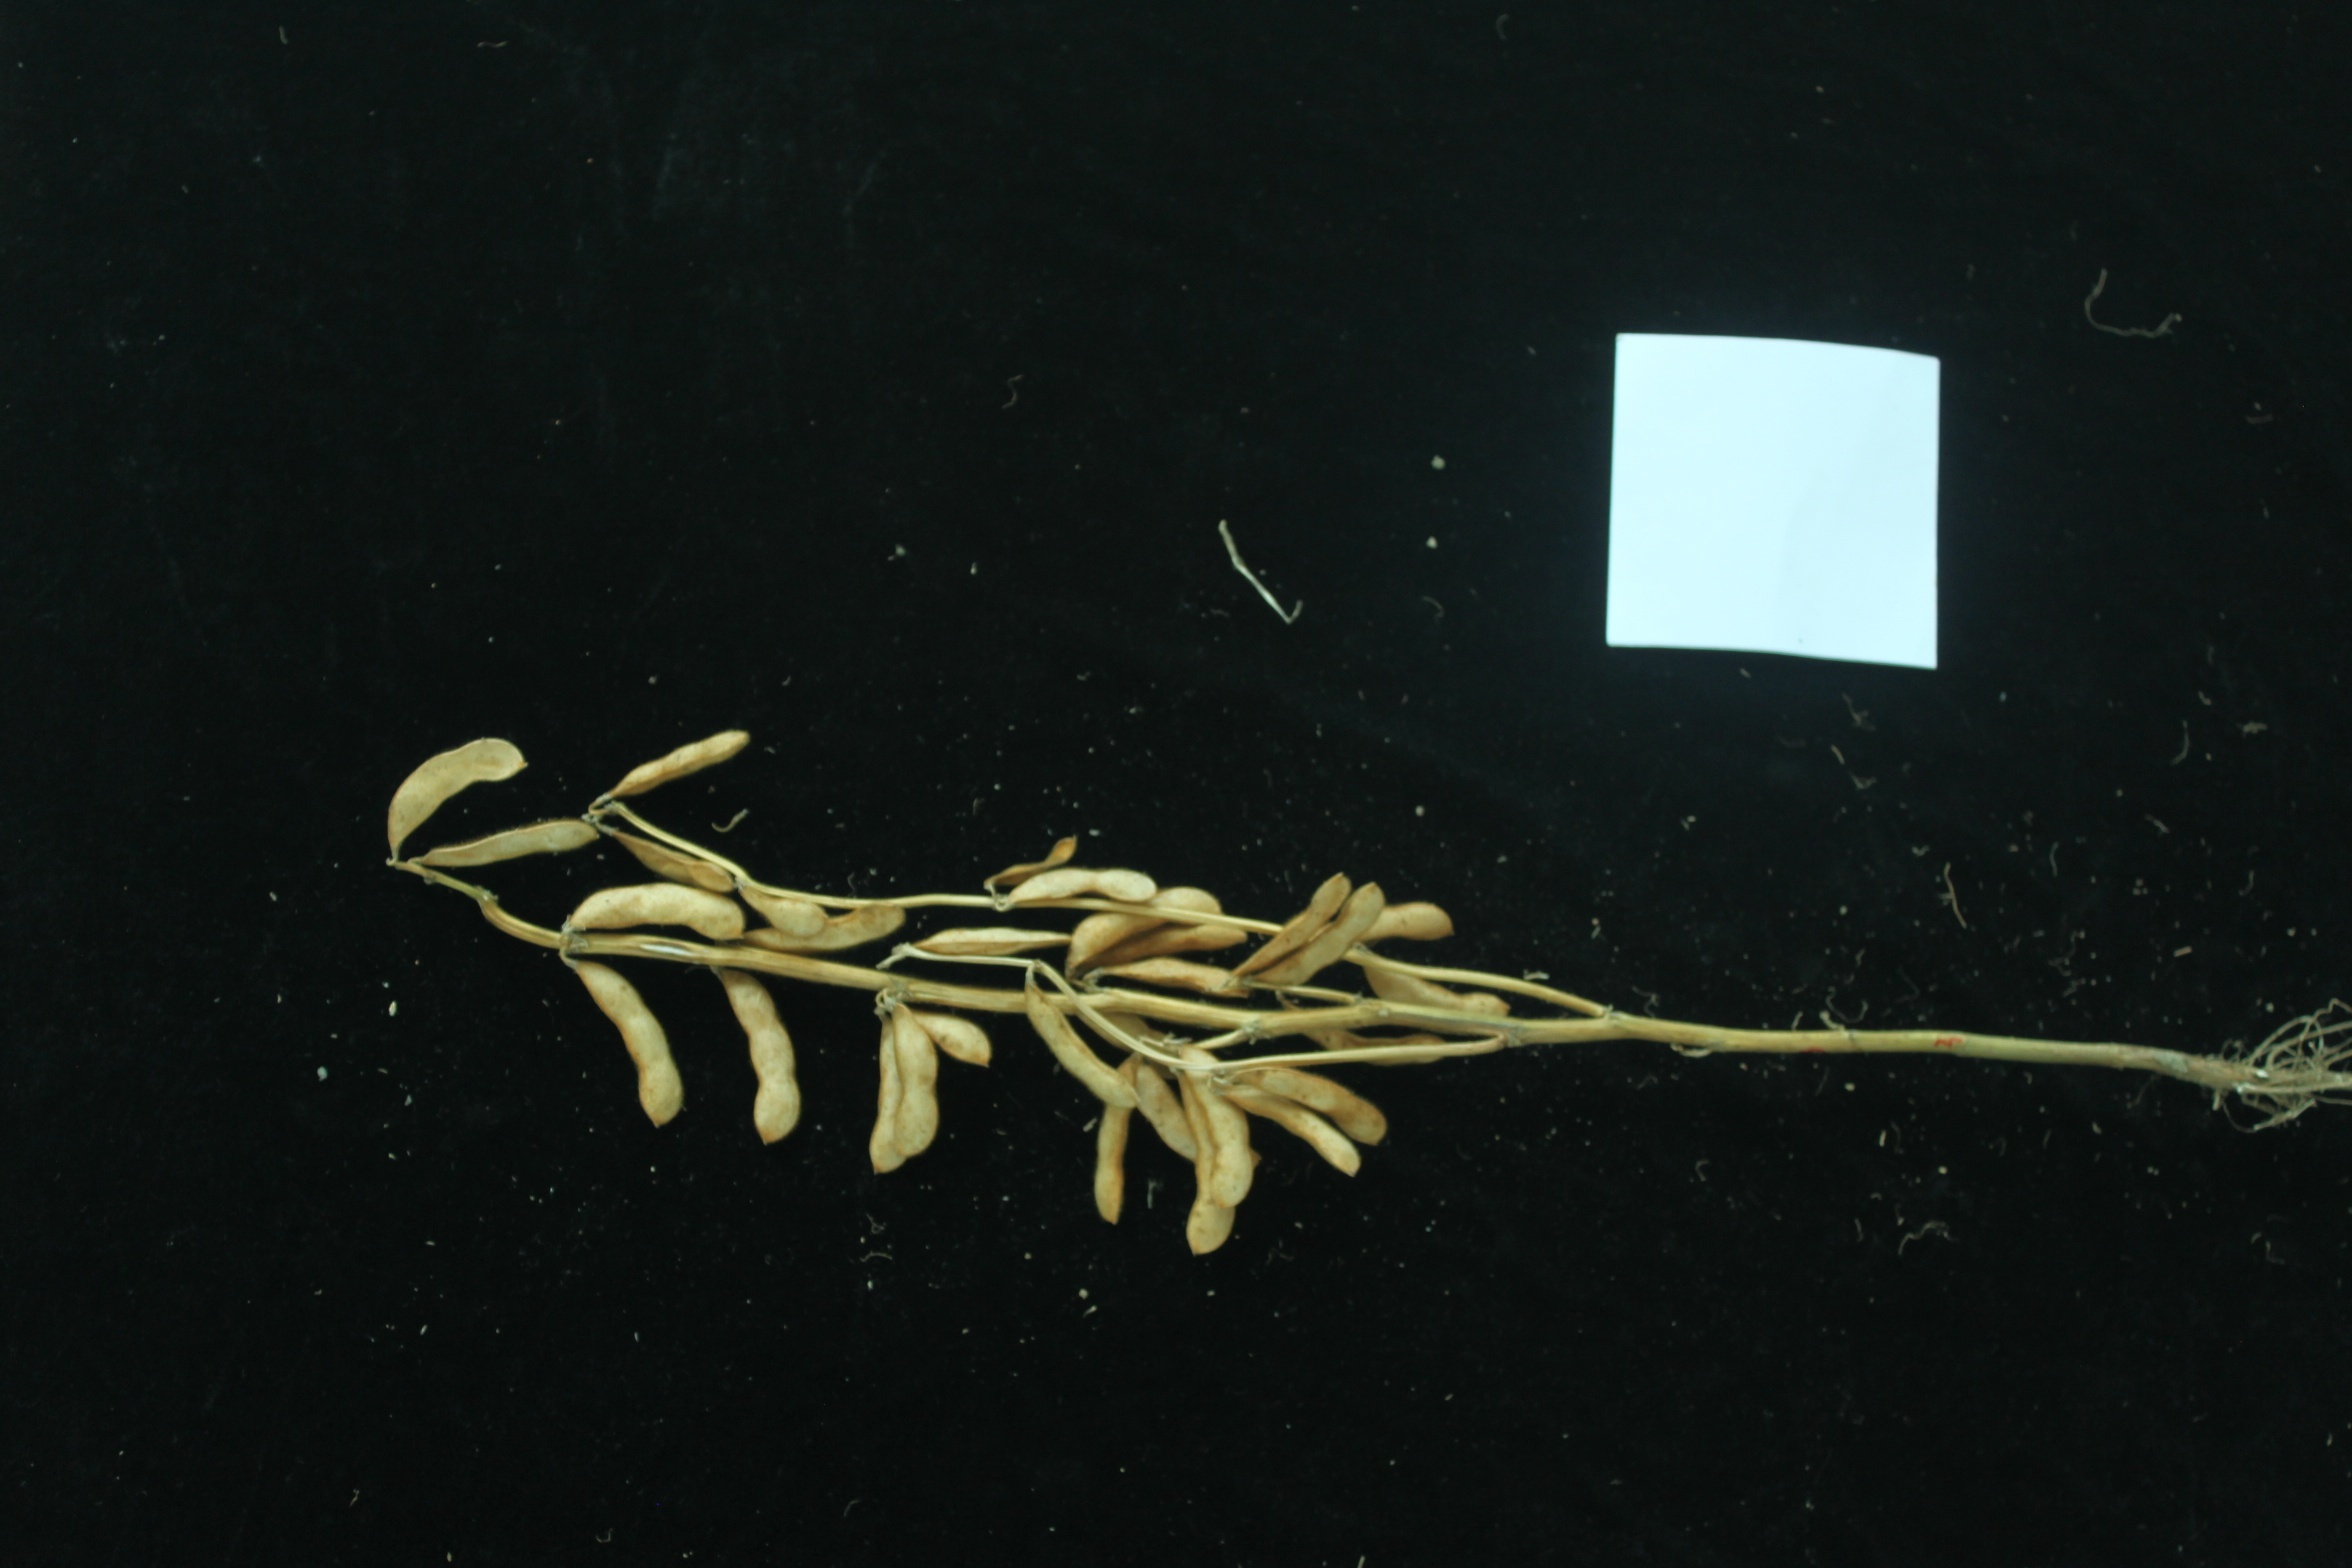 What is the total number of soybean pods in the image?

30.